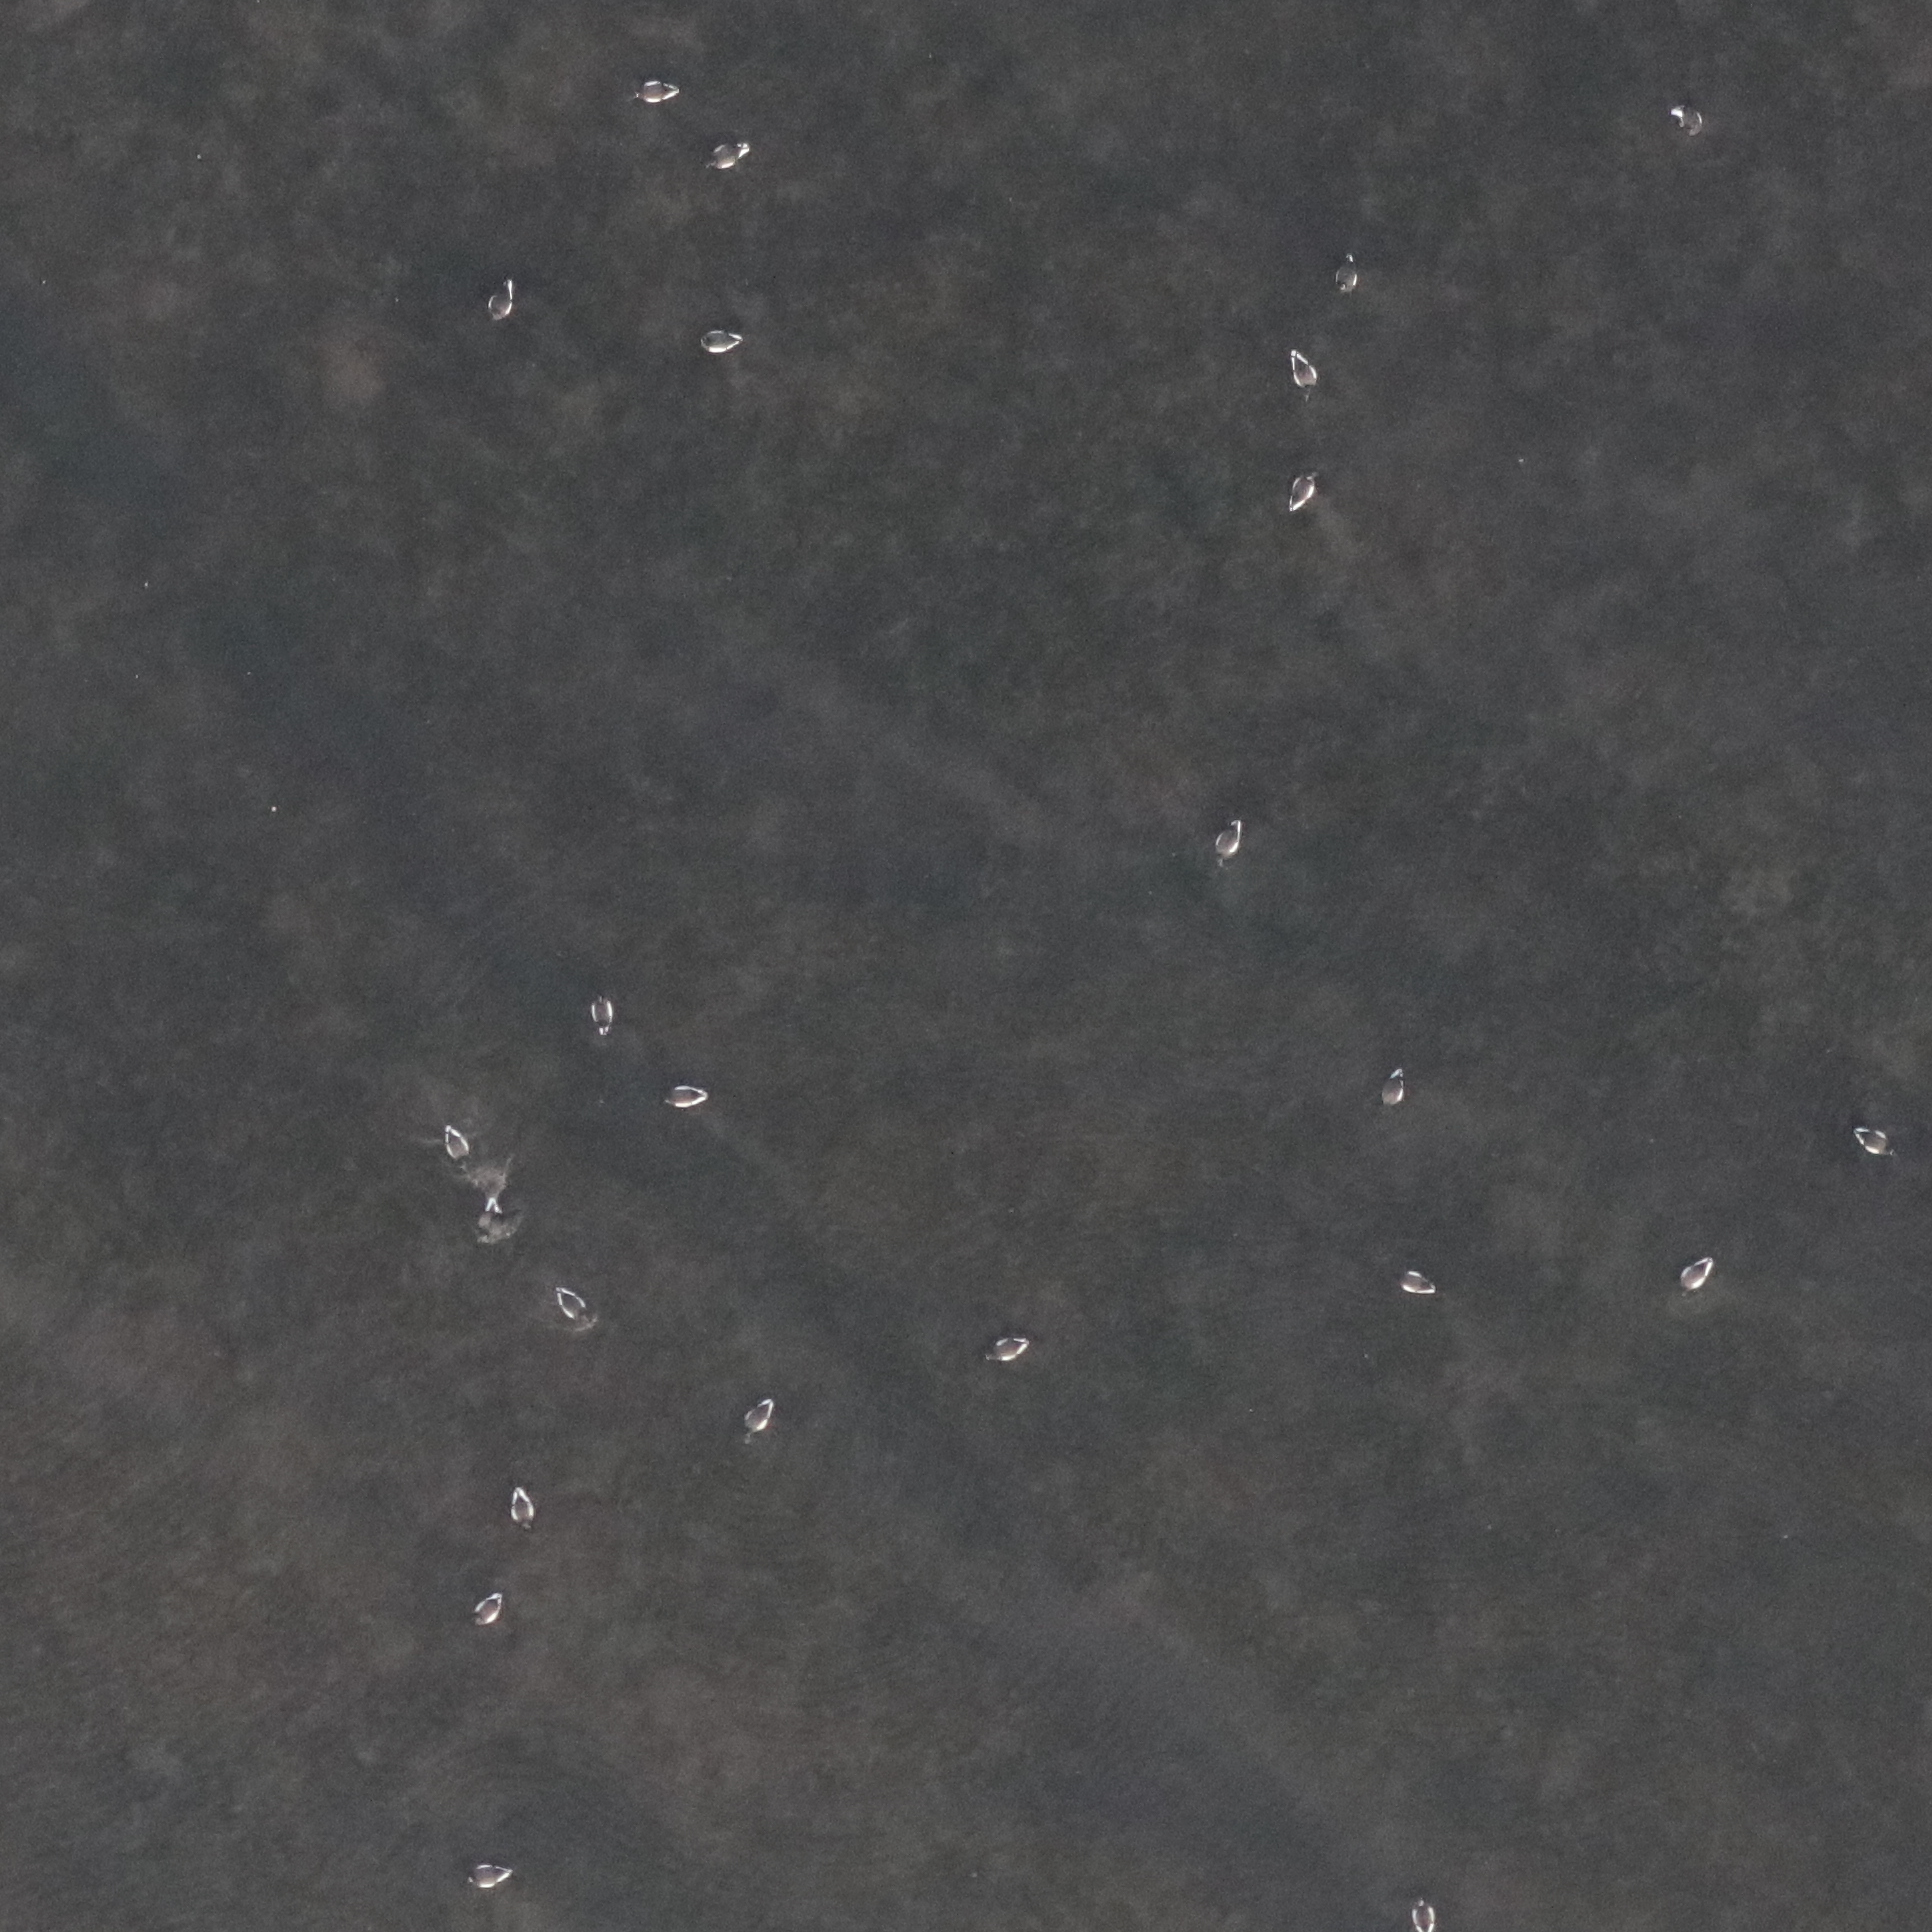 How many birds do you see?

24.